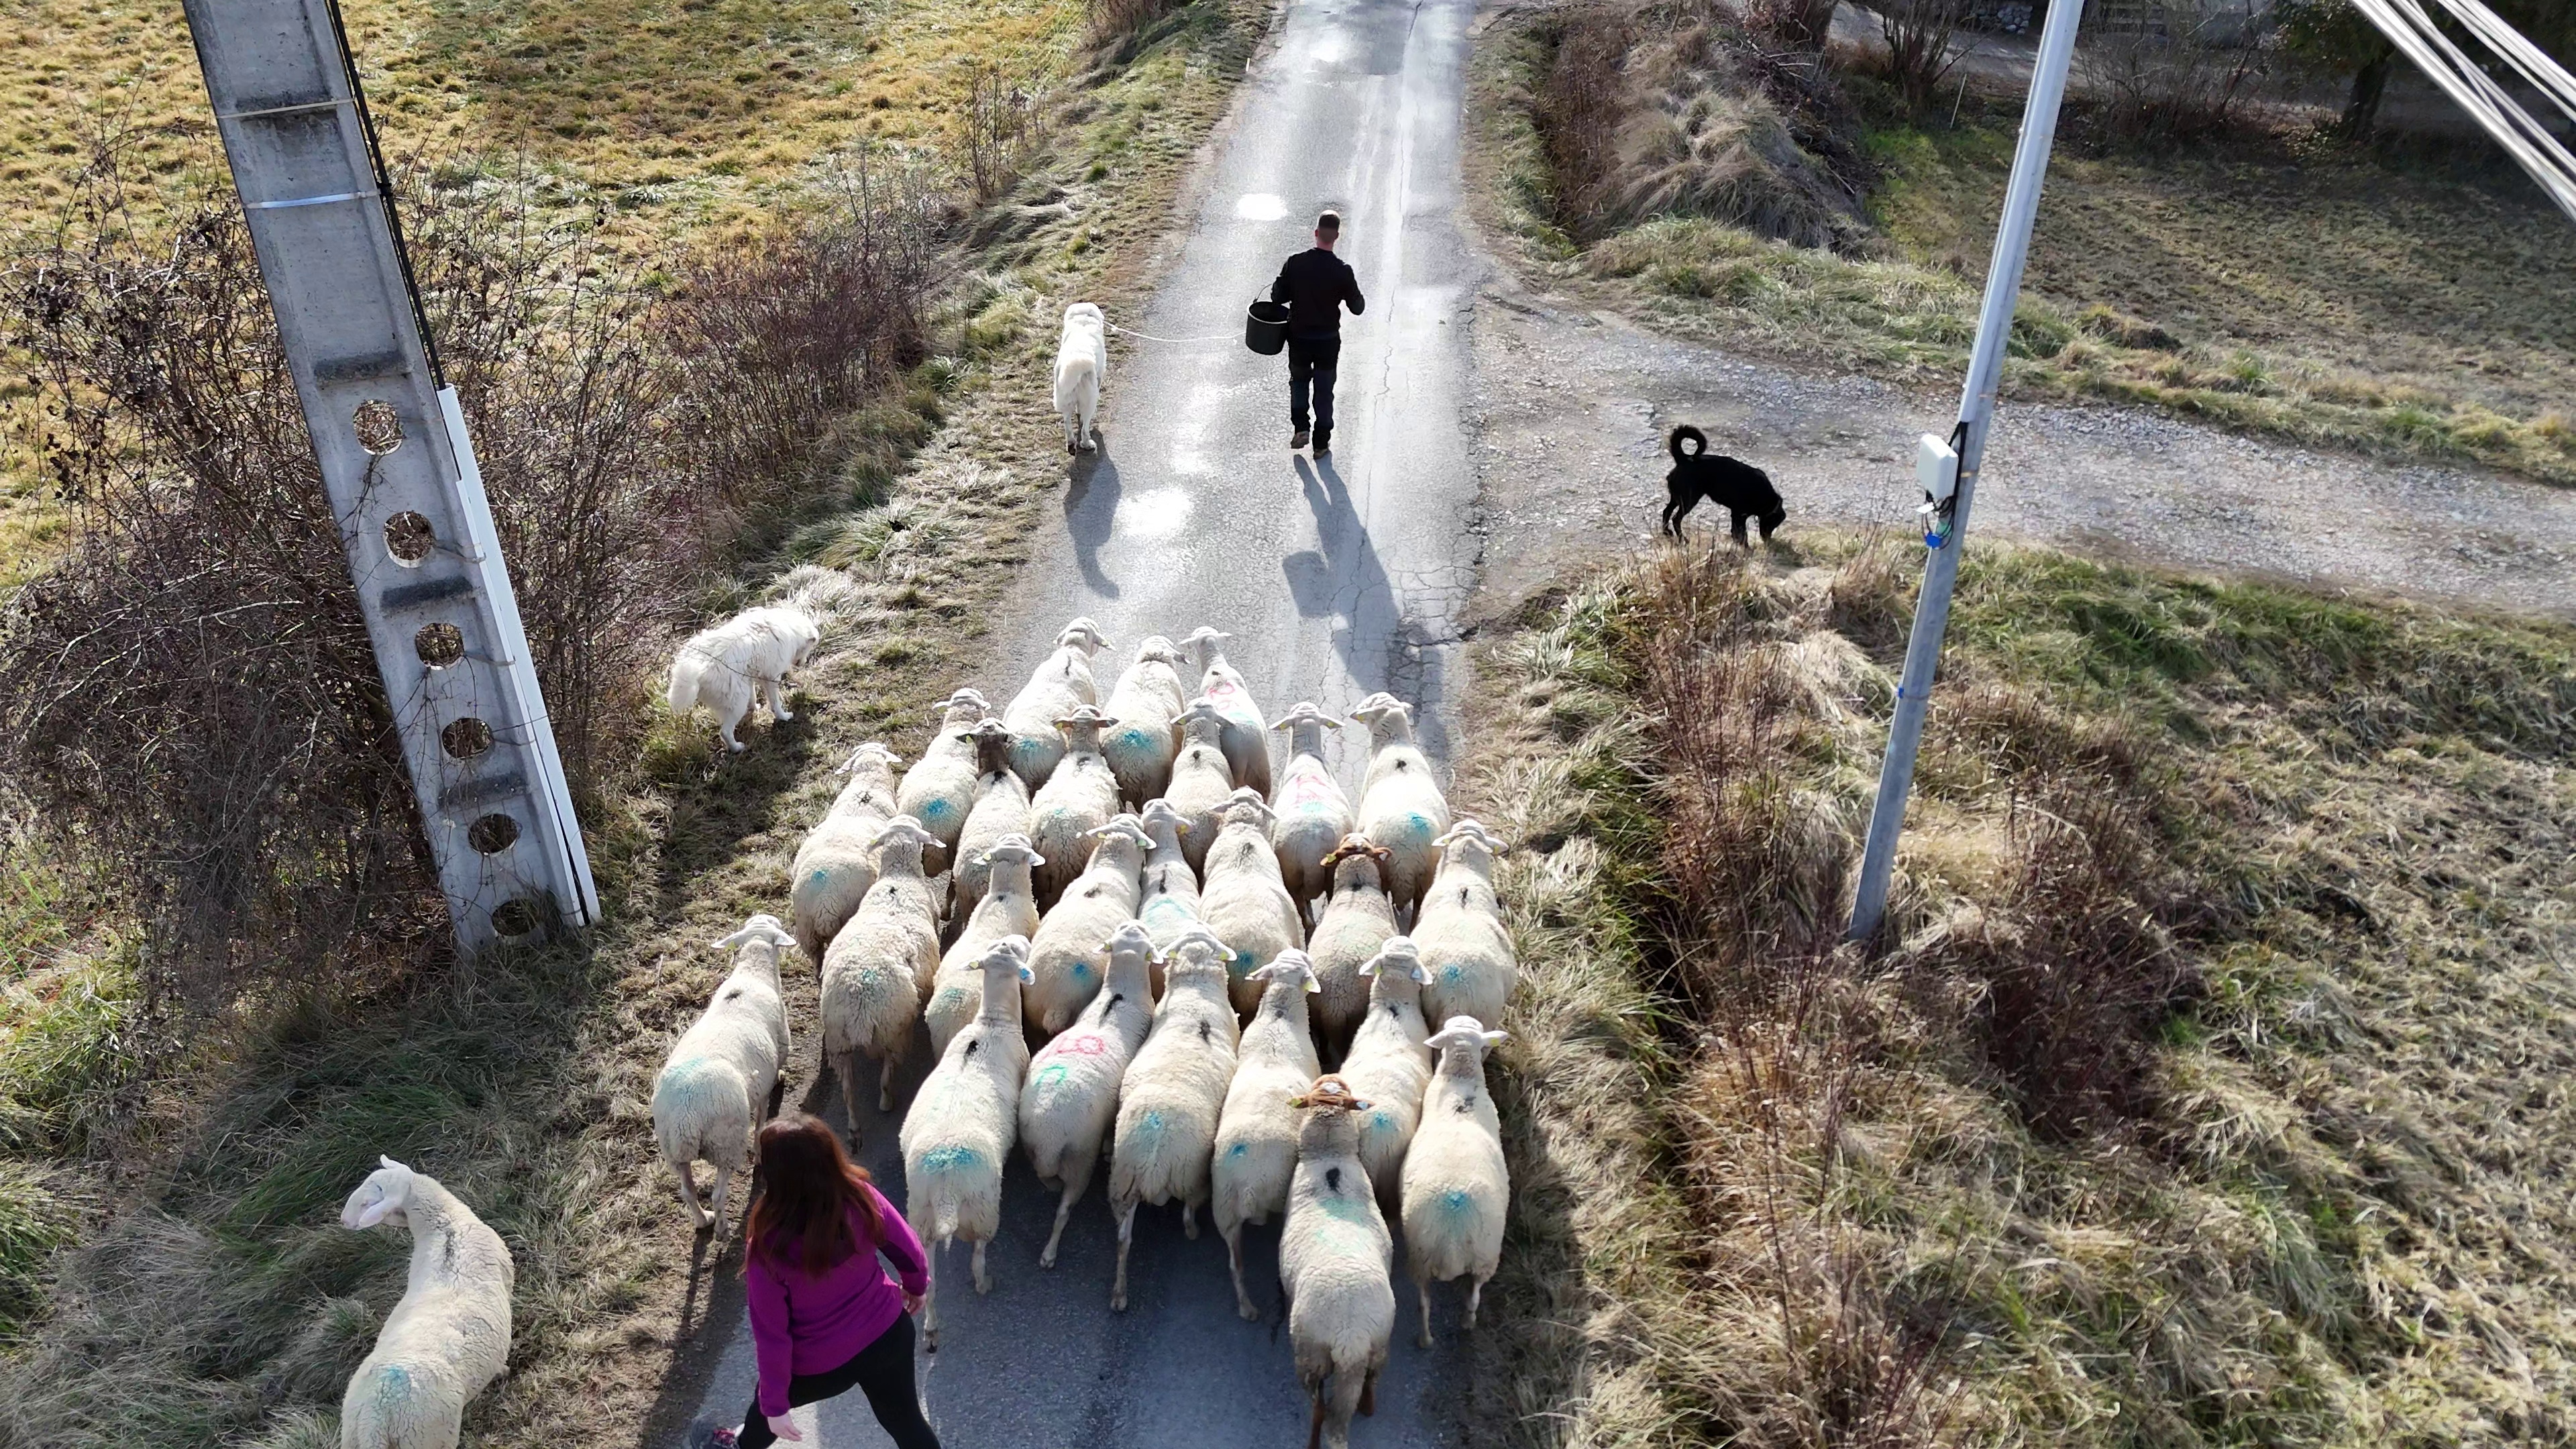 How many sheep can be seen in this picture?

26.